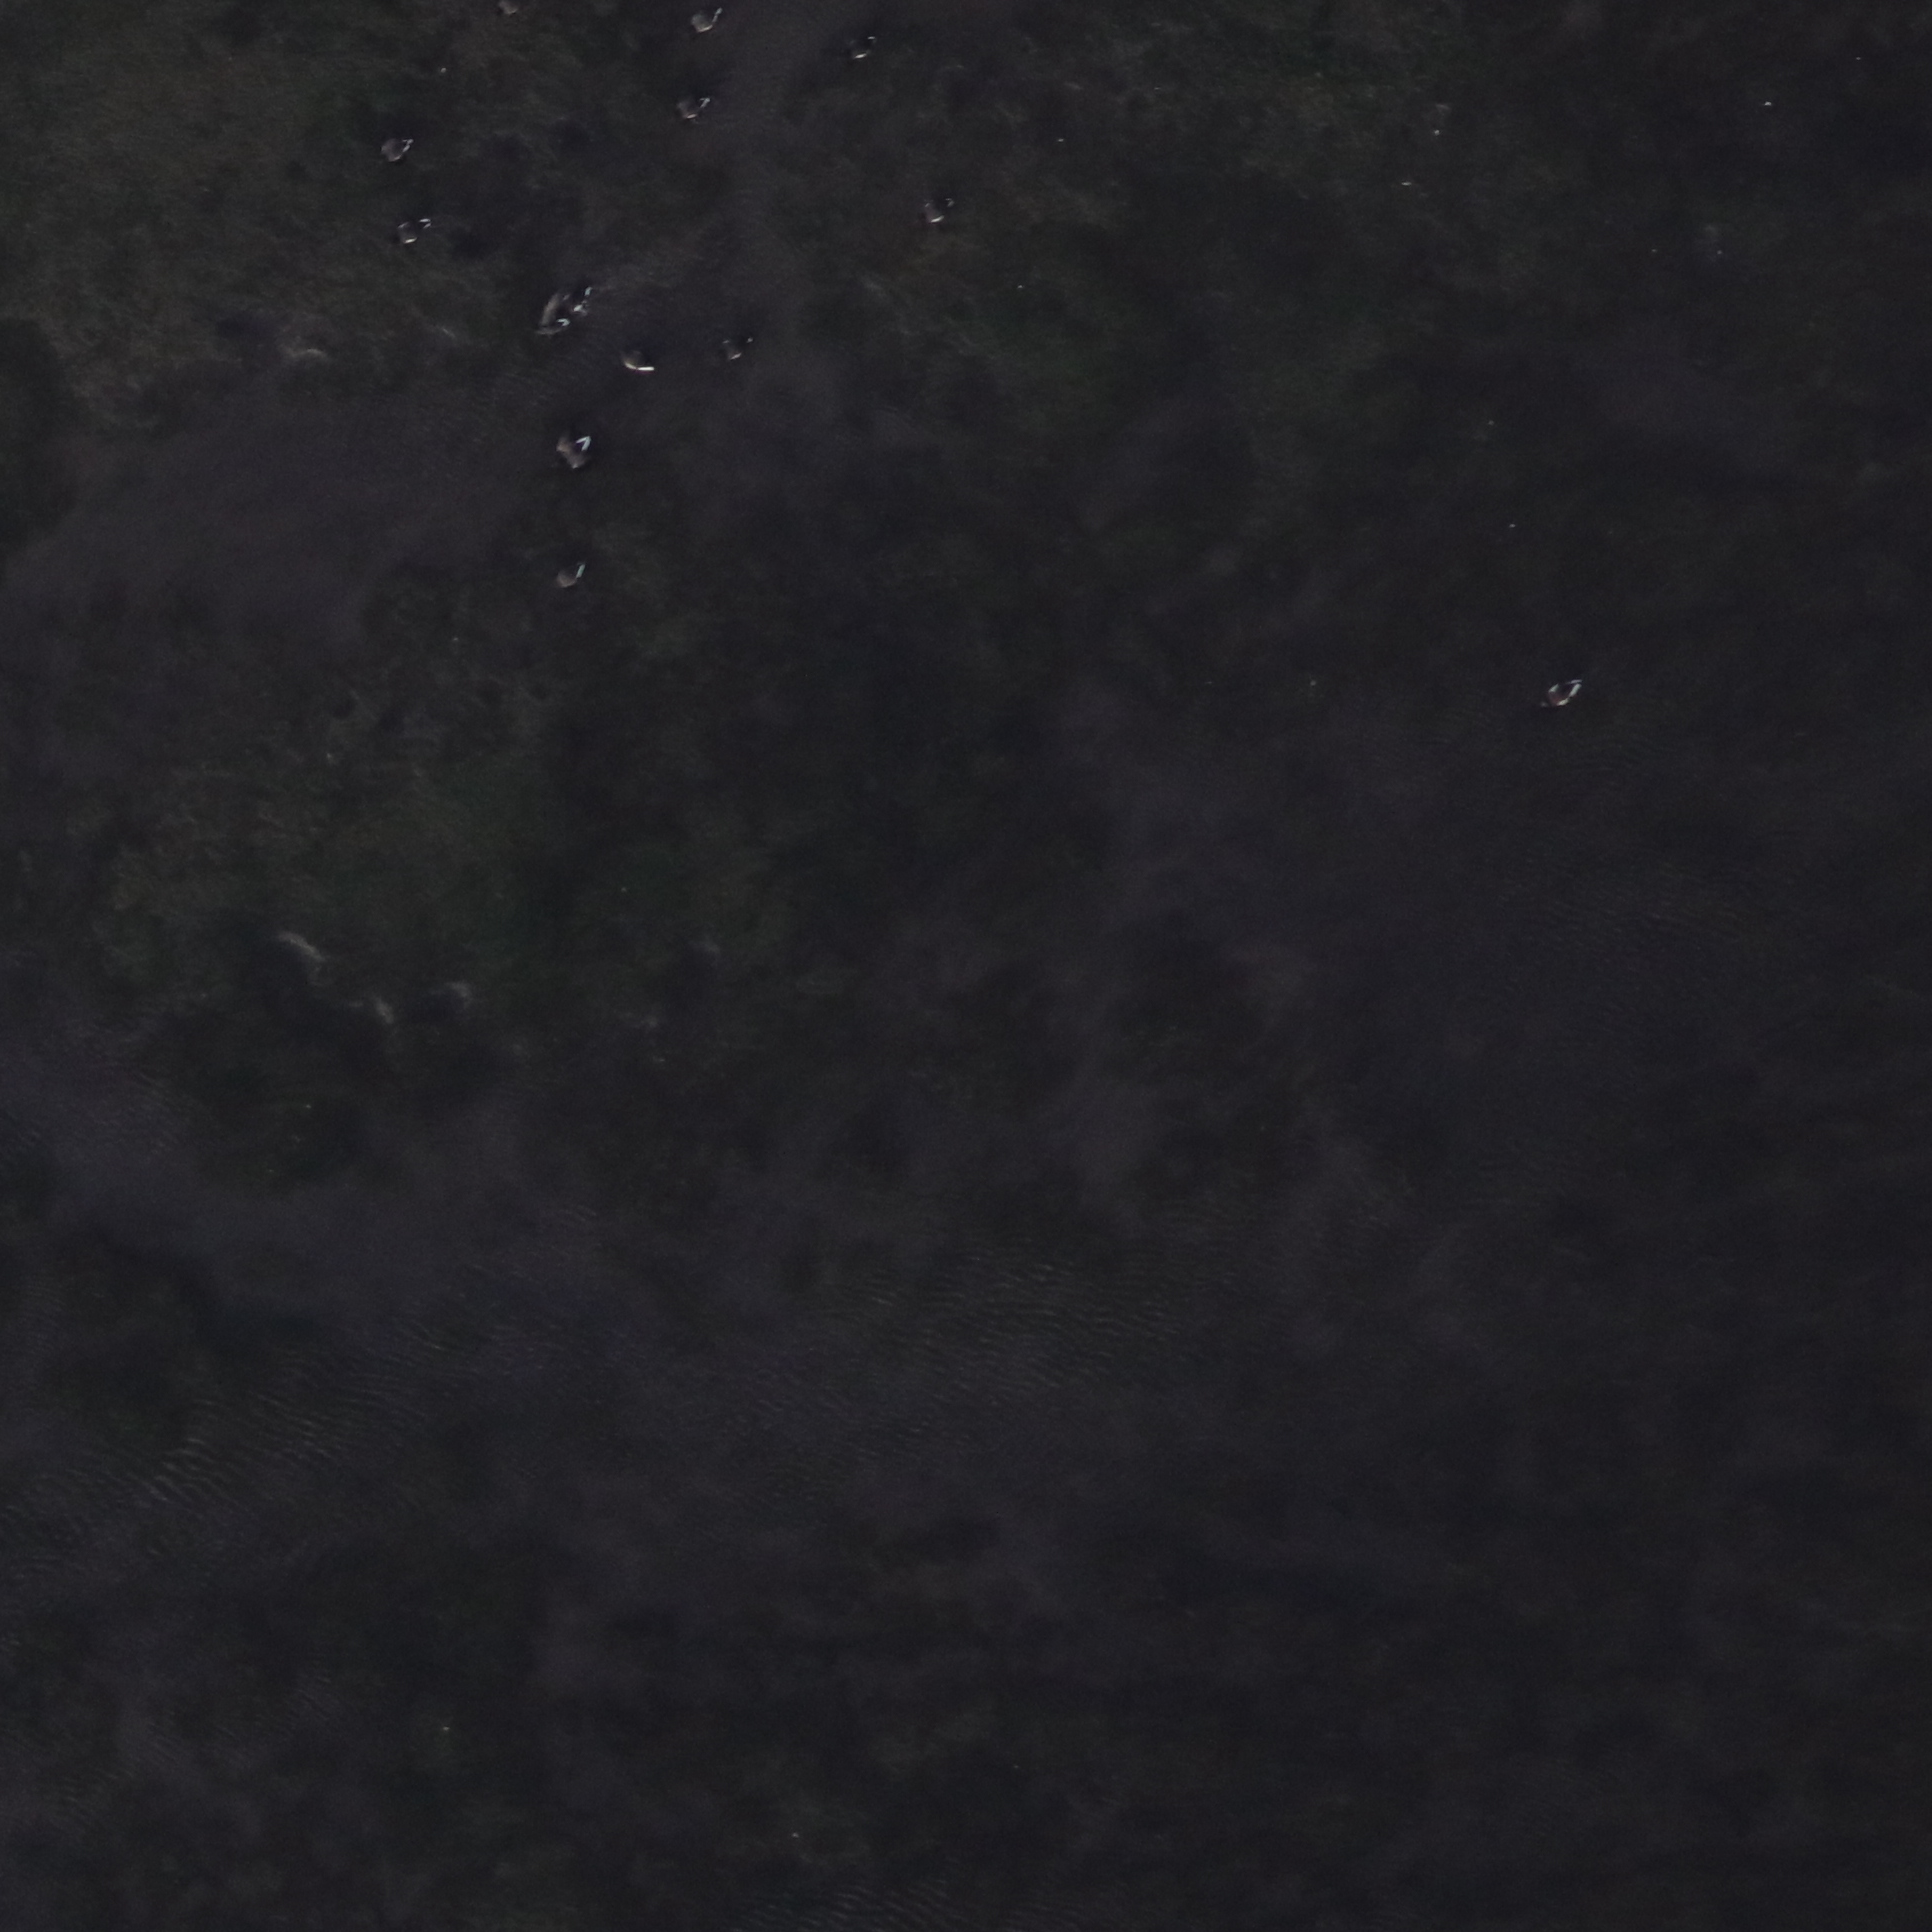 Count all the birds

12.